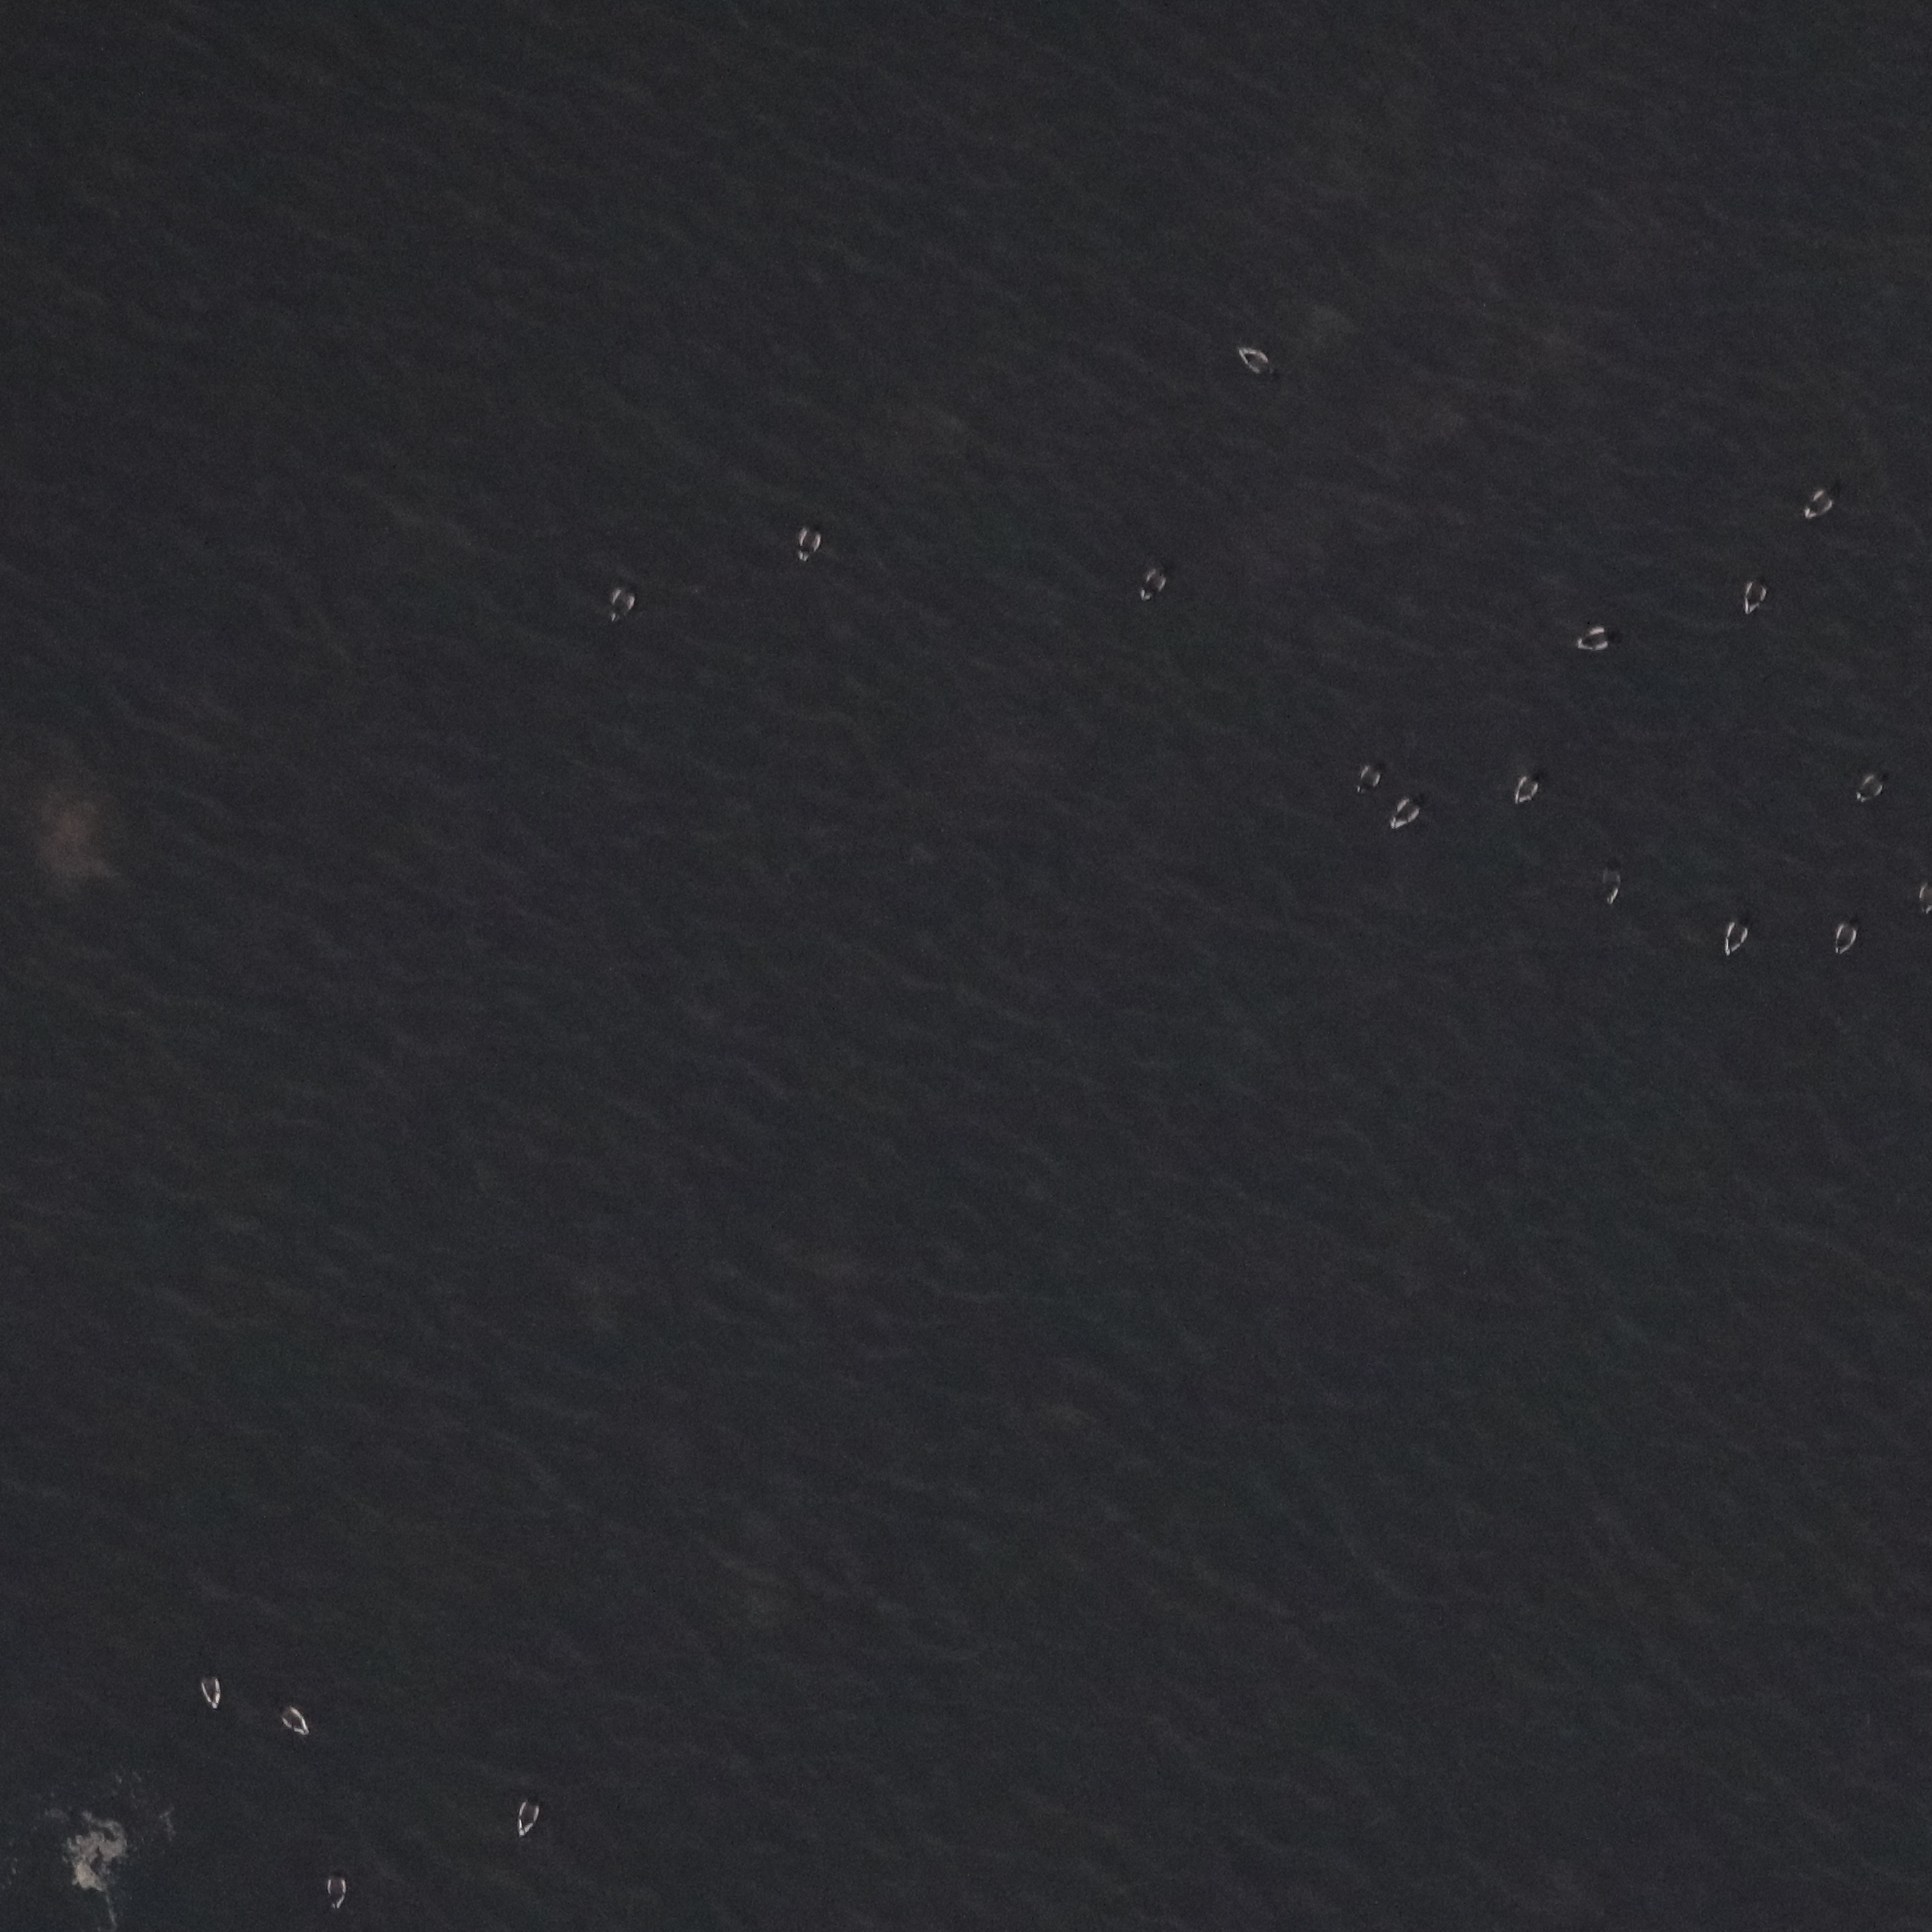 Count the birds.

19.